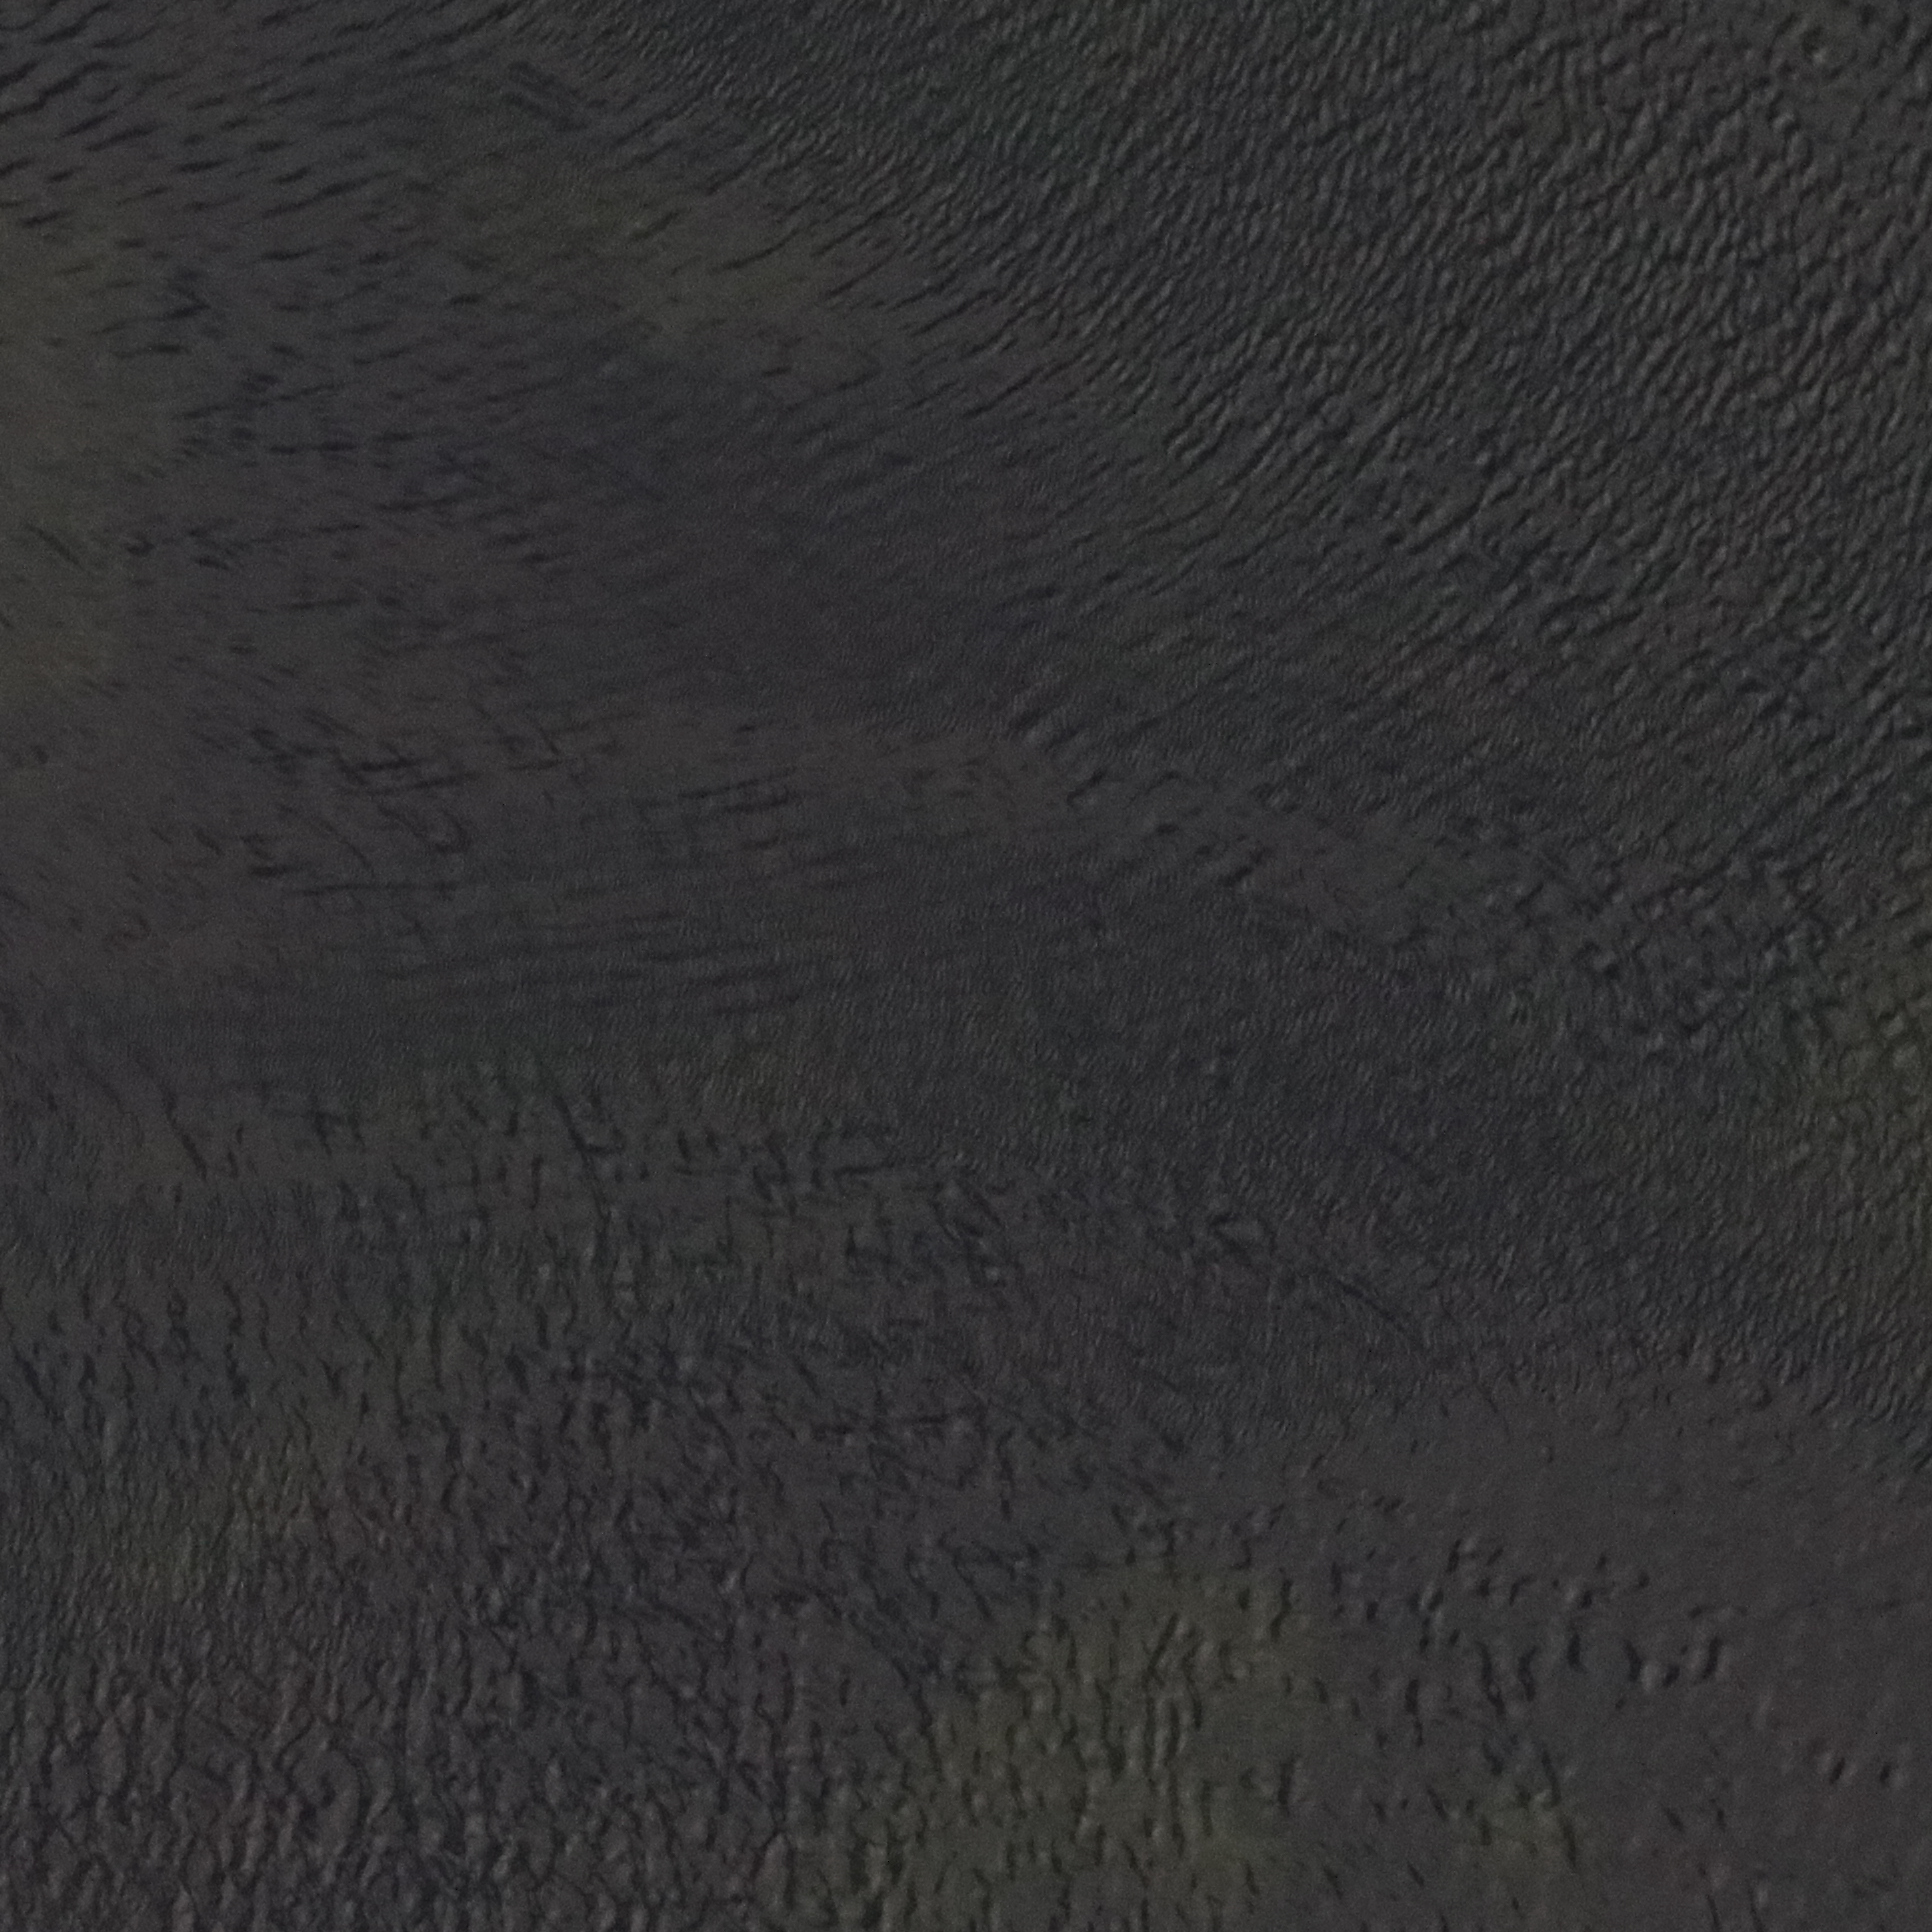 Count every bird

0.